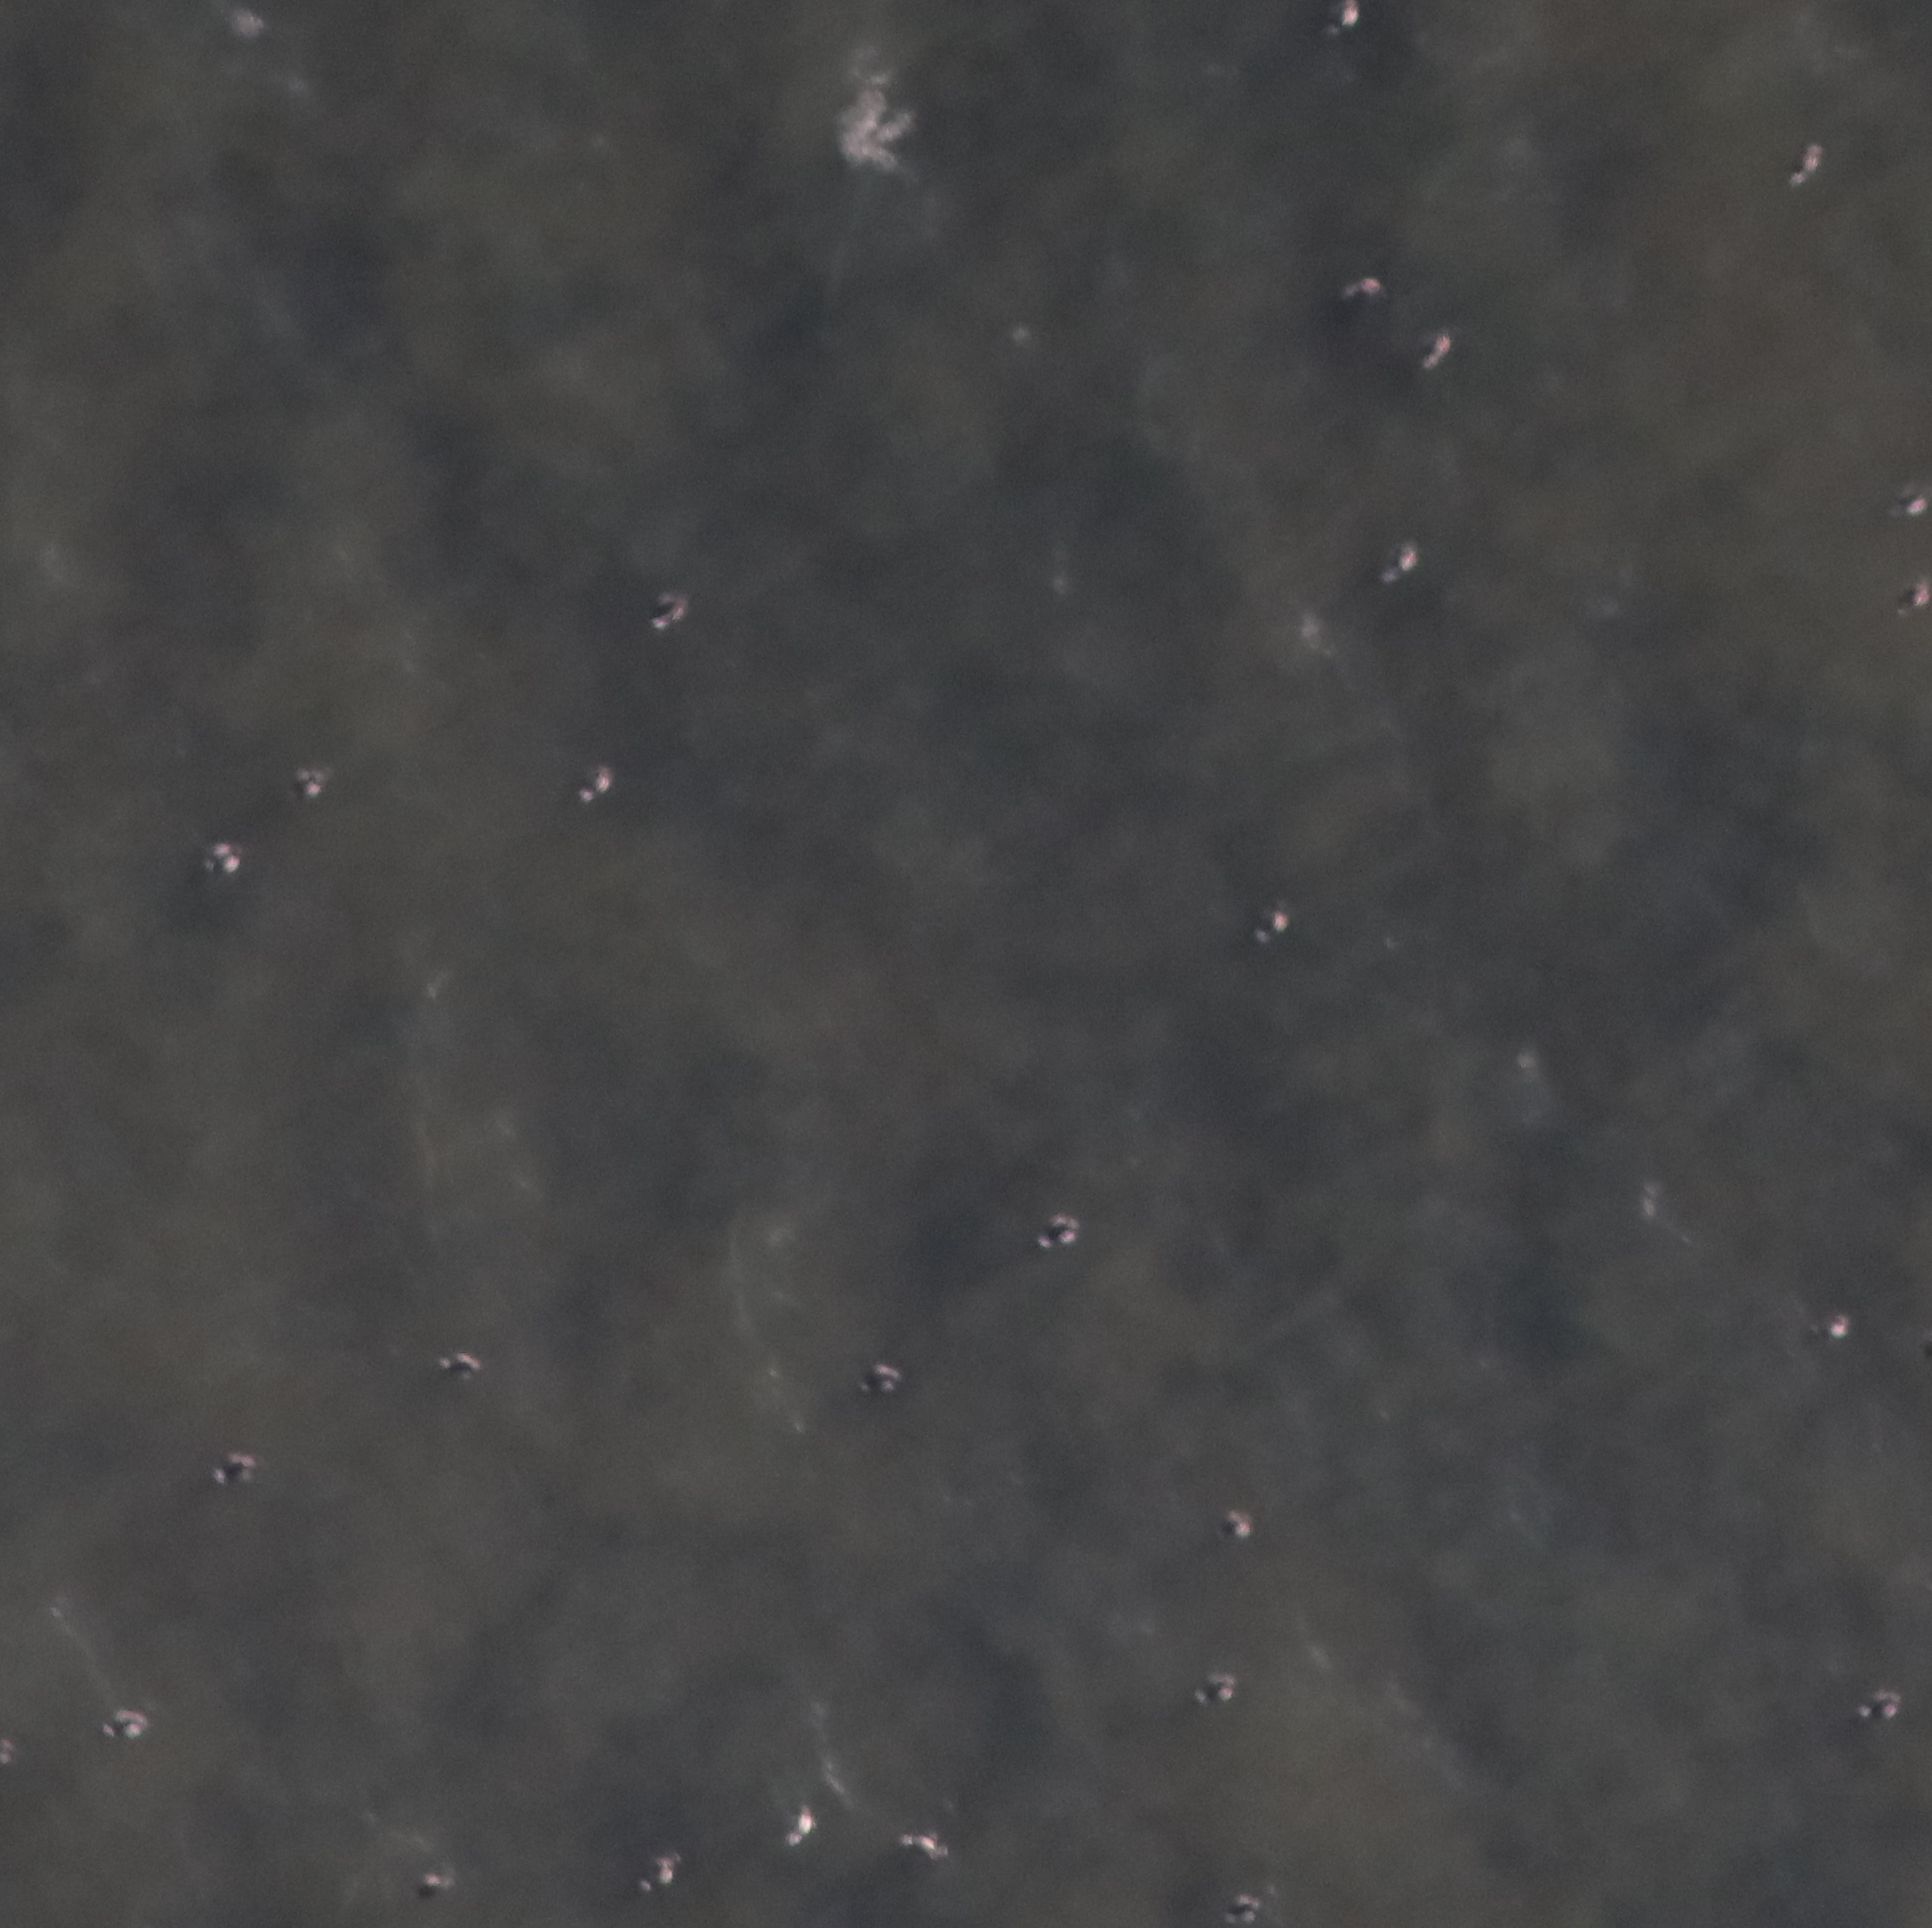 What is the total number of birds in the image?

27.